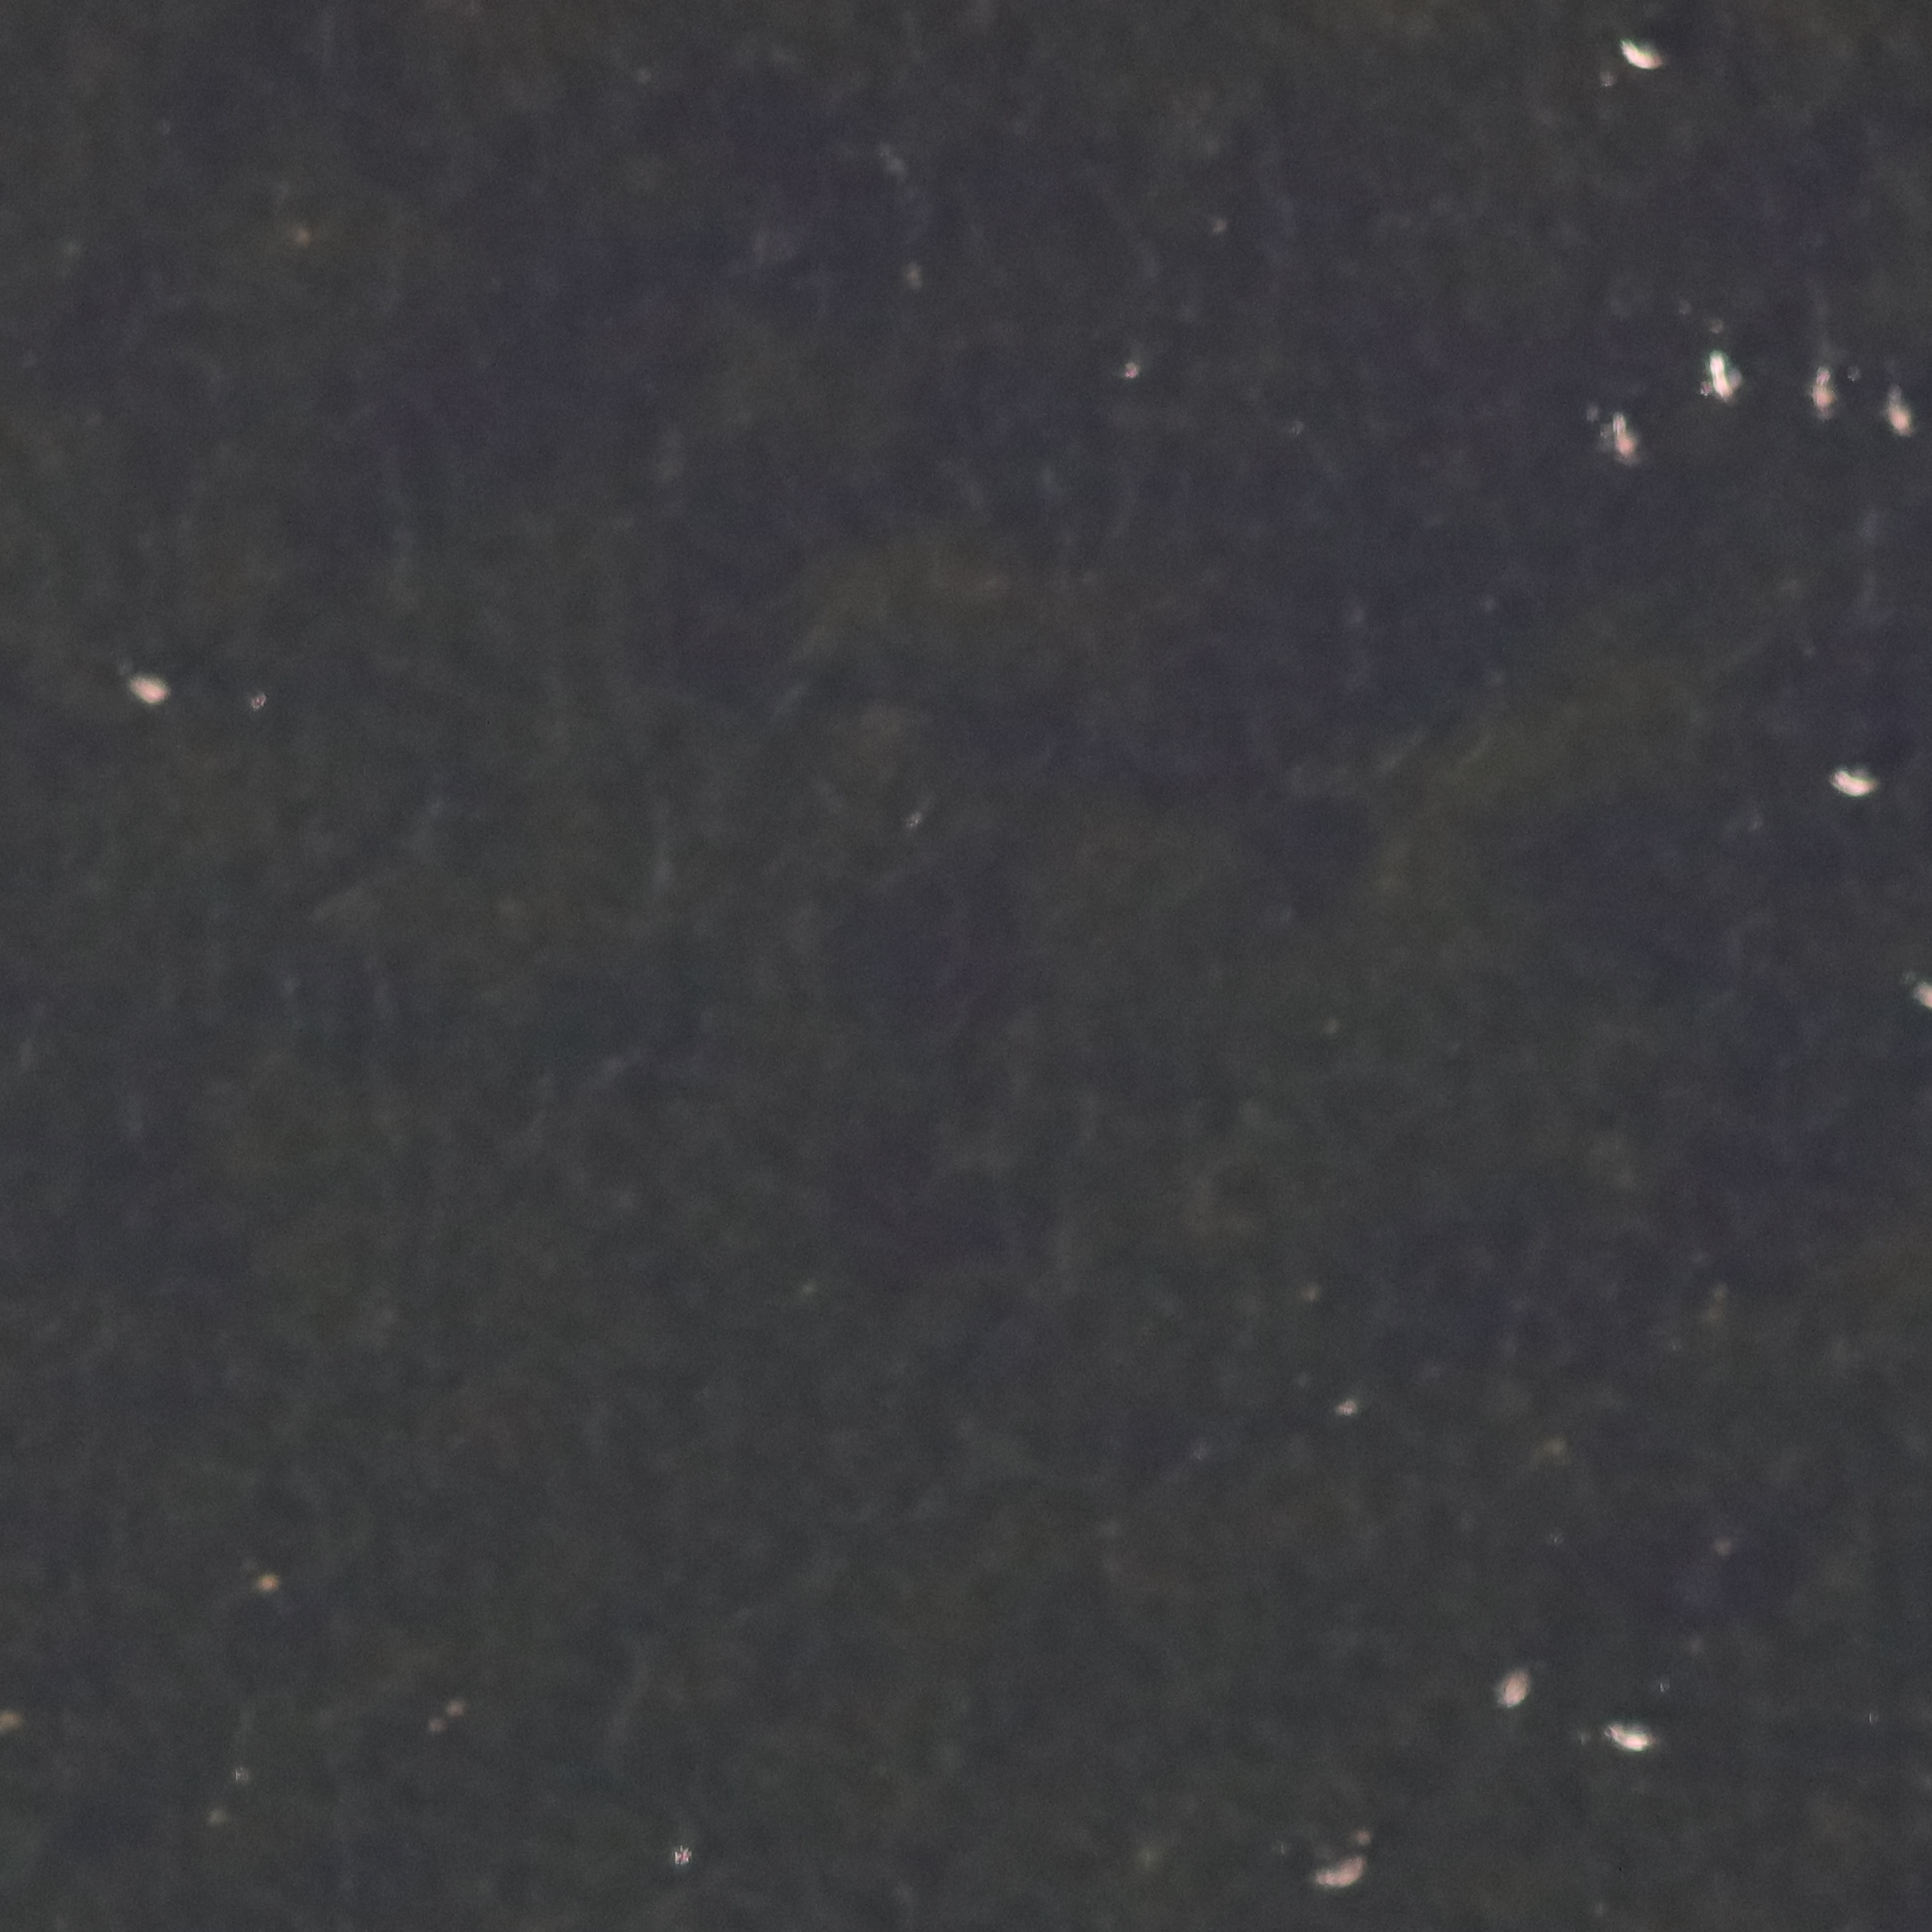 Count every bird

10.